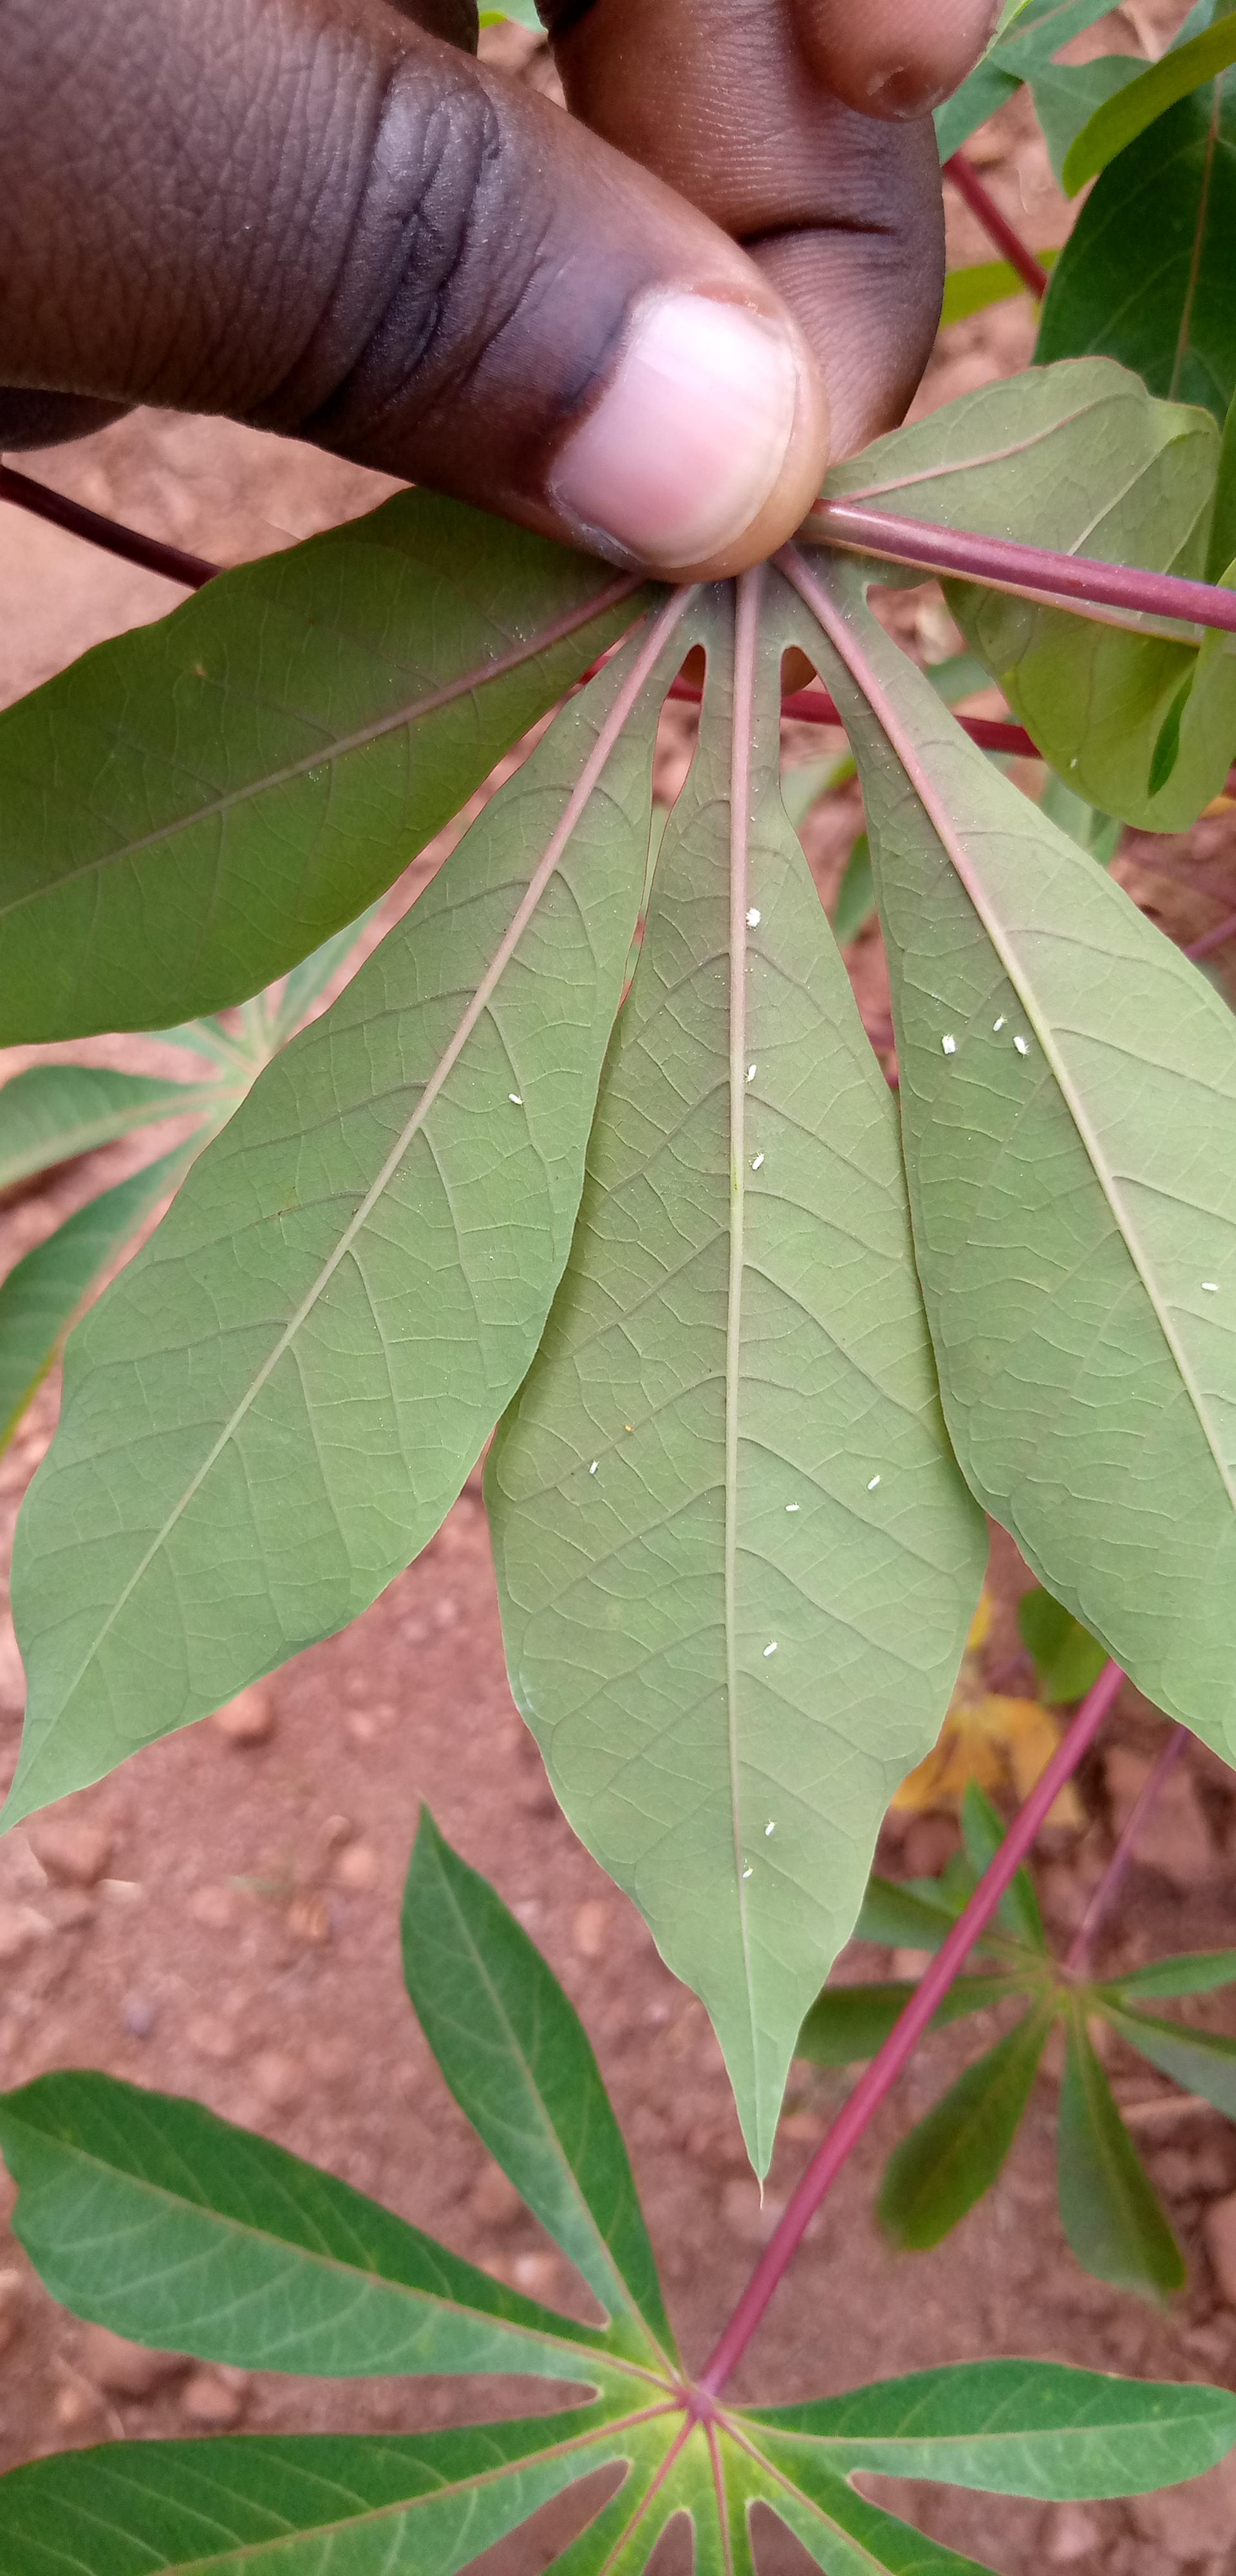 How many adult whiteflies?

14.